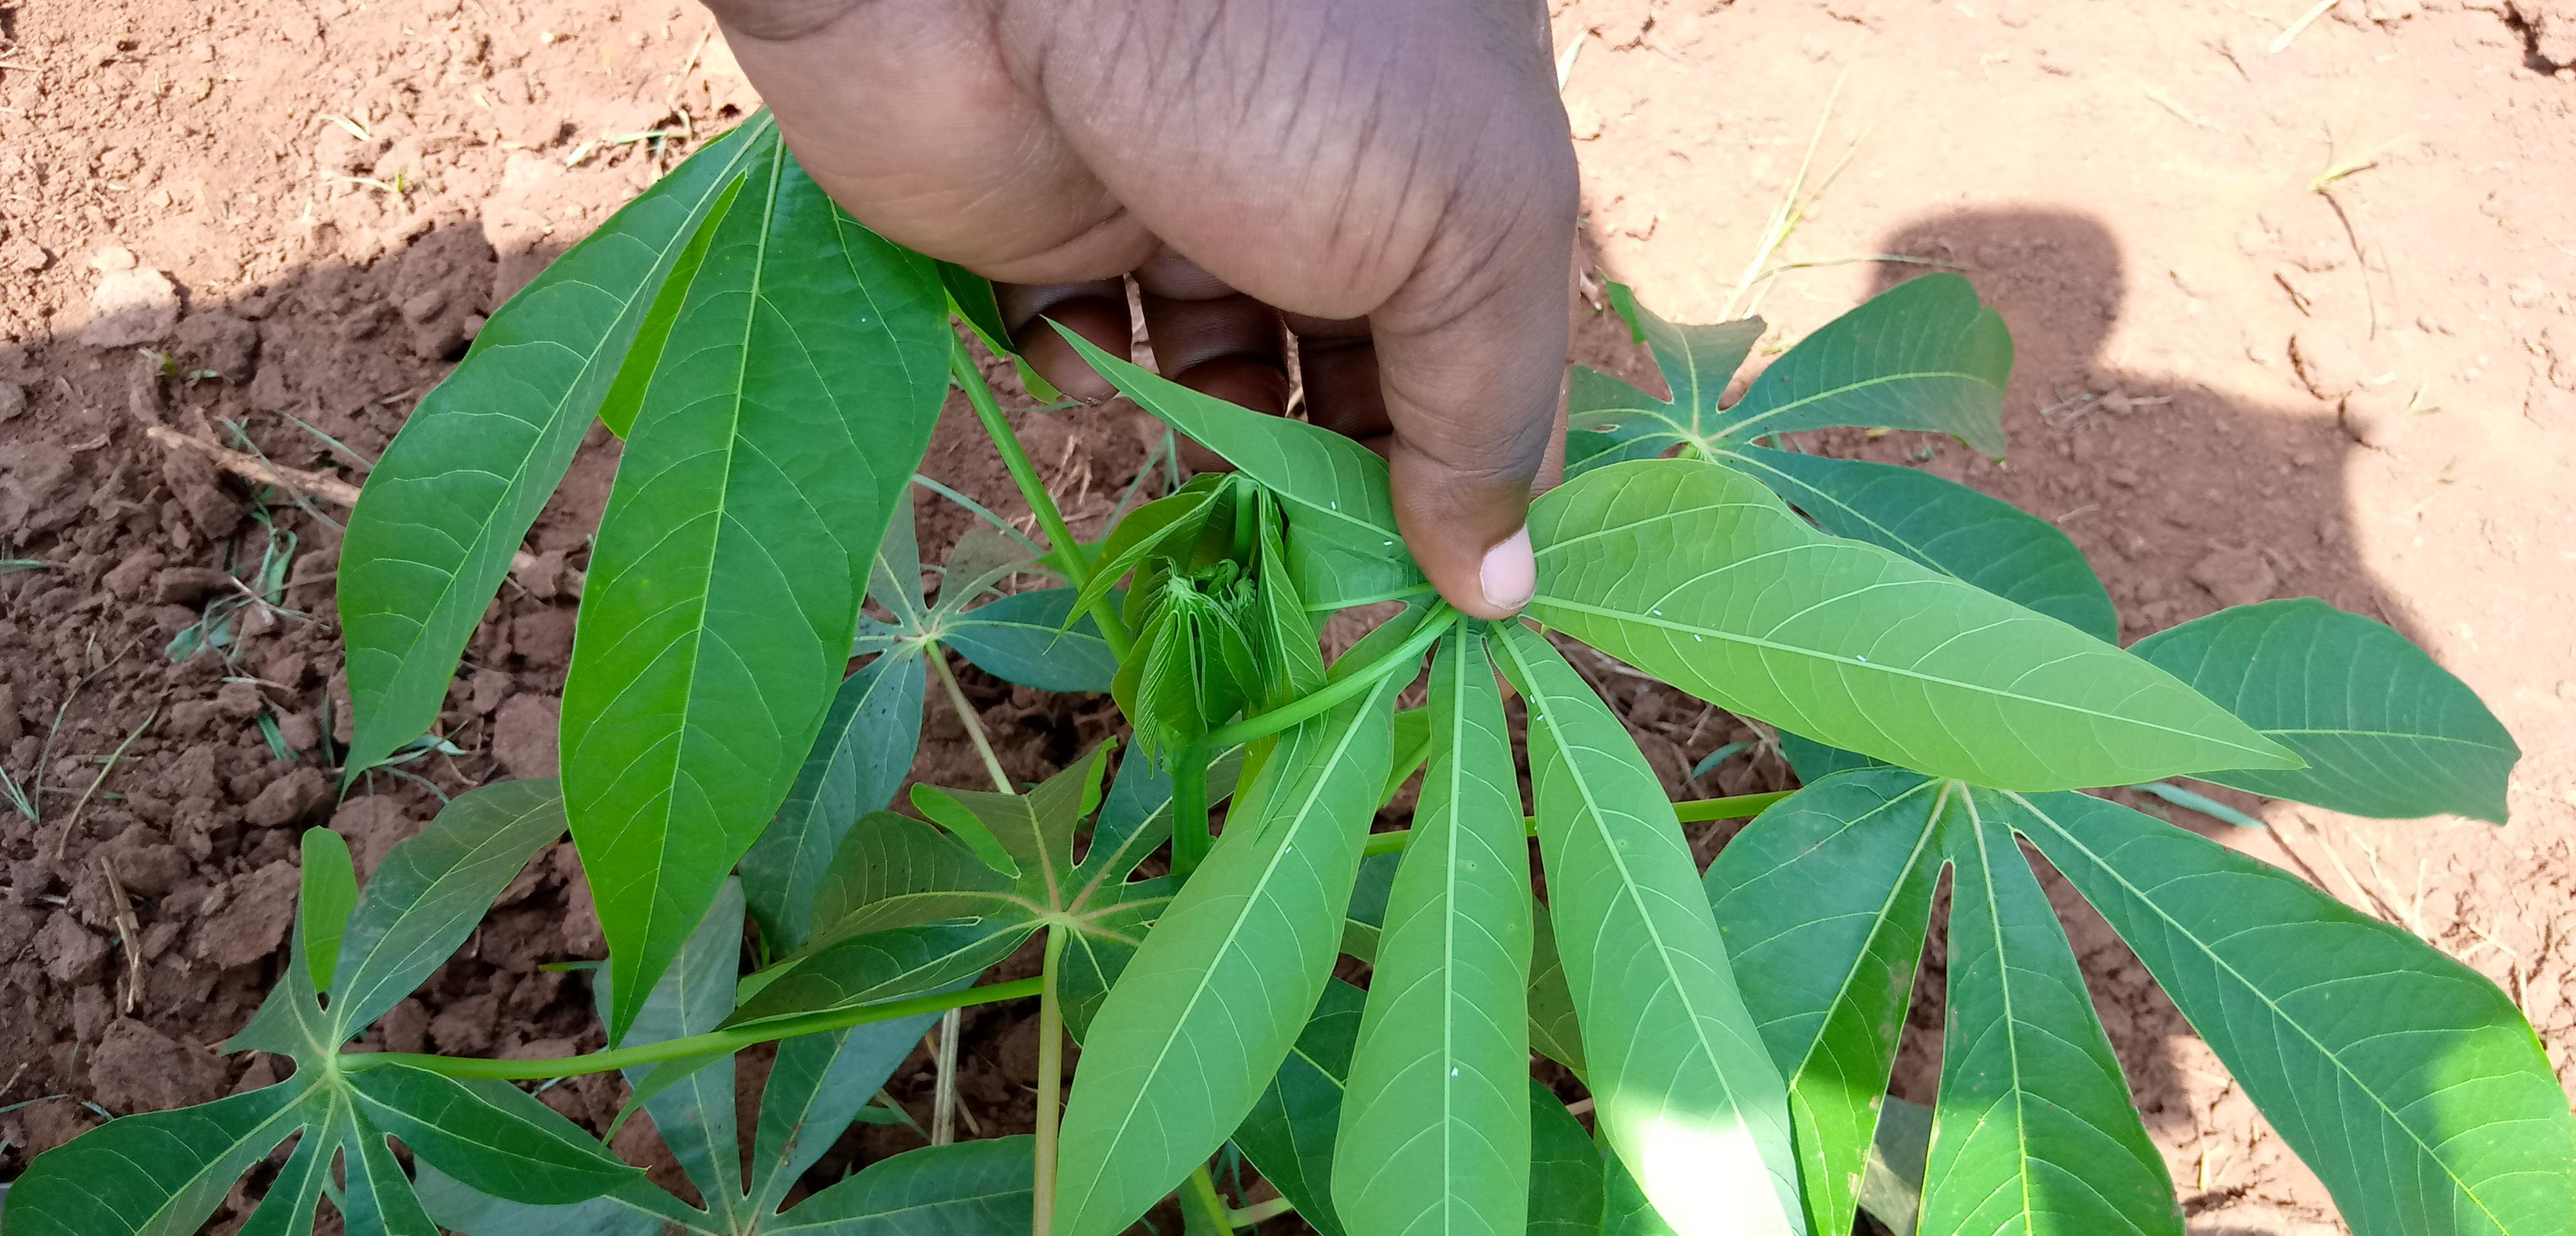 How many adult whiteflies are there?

9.